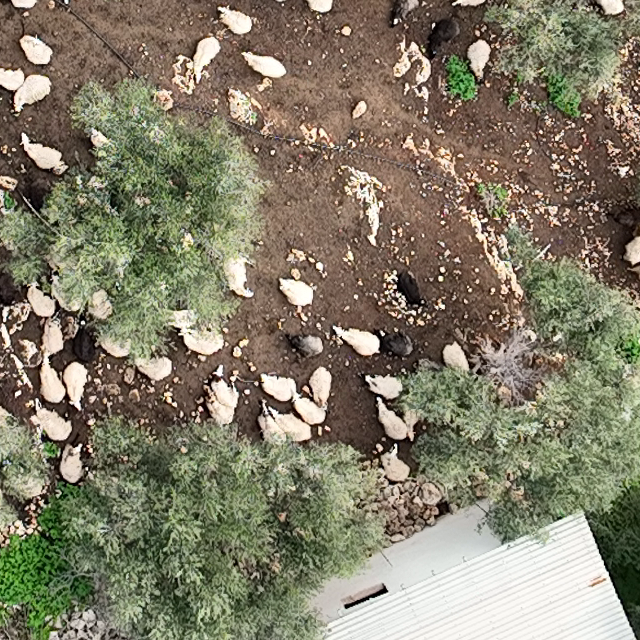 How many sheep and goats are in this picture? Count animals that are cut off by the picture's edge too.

50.